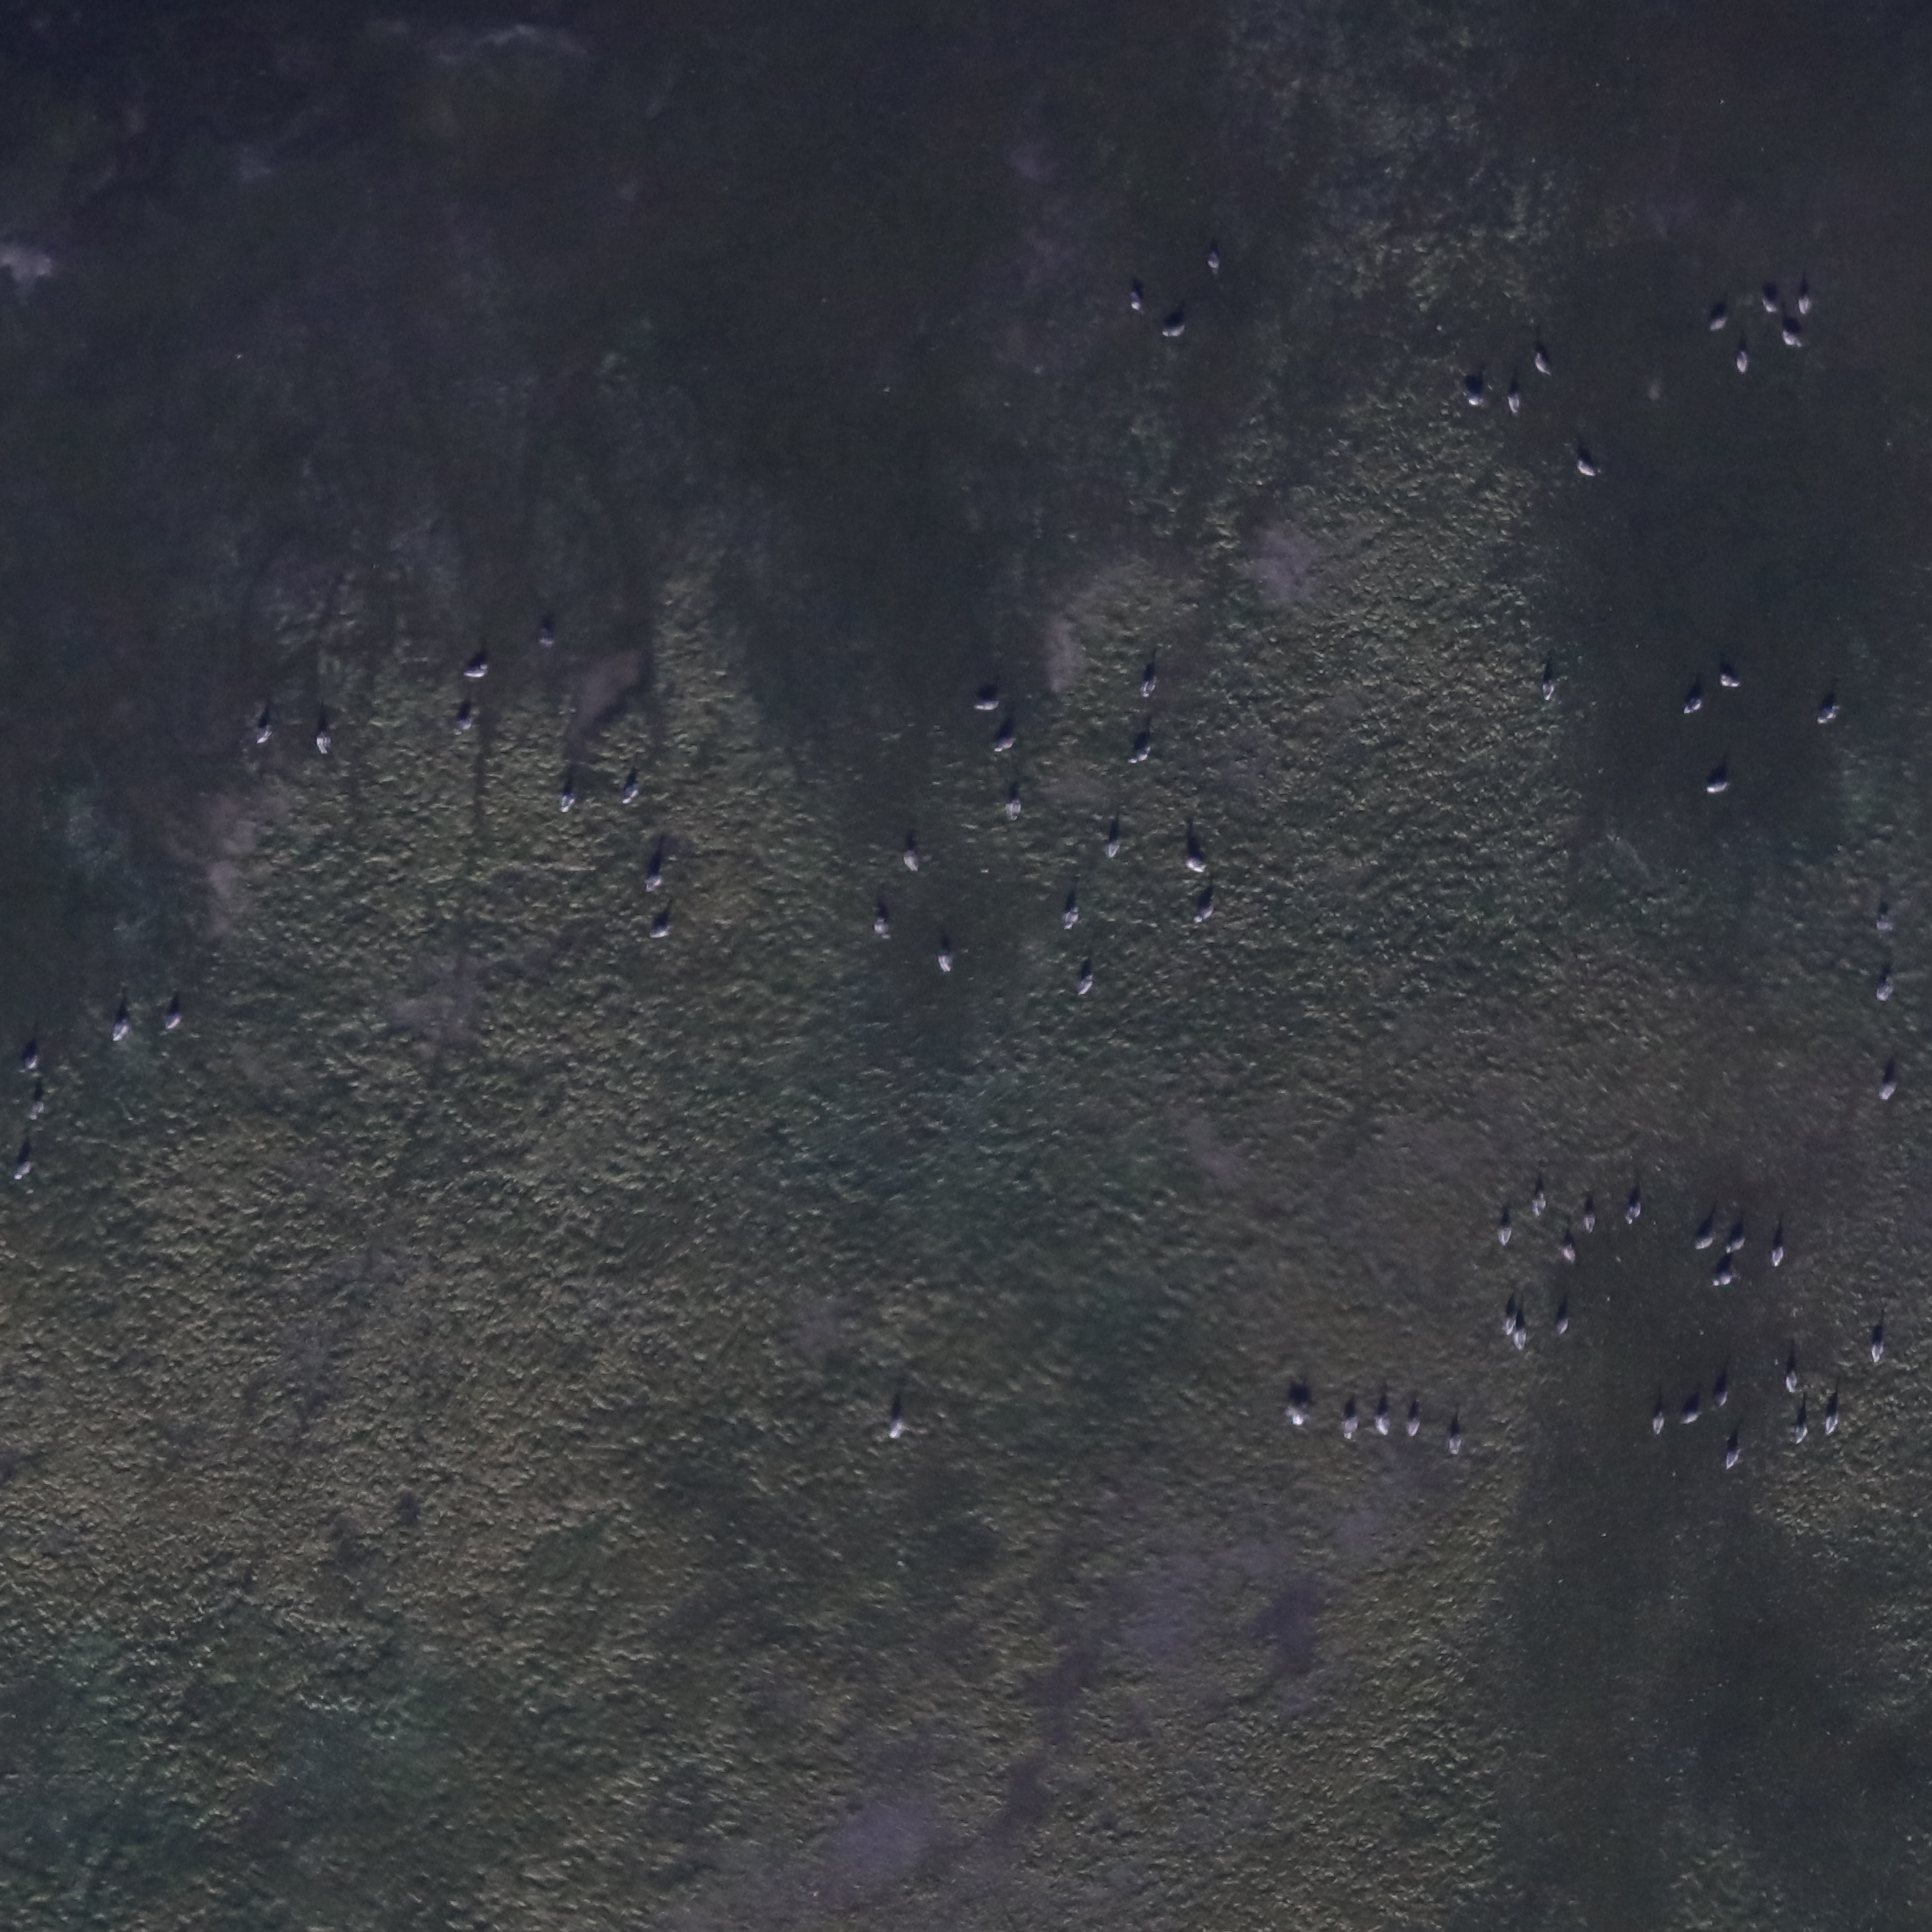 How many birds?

73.